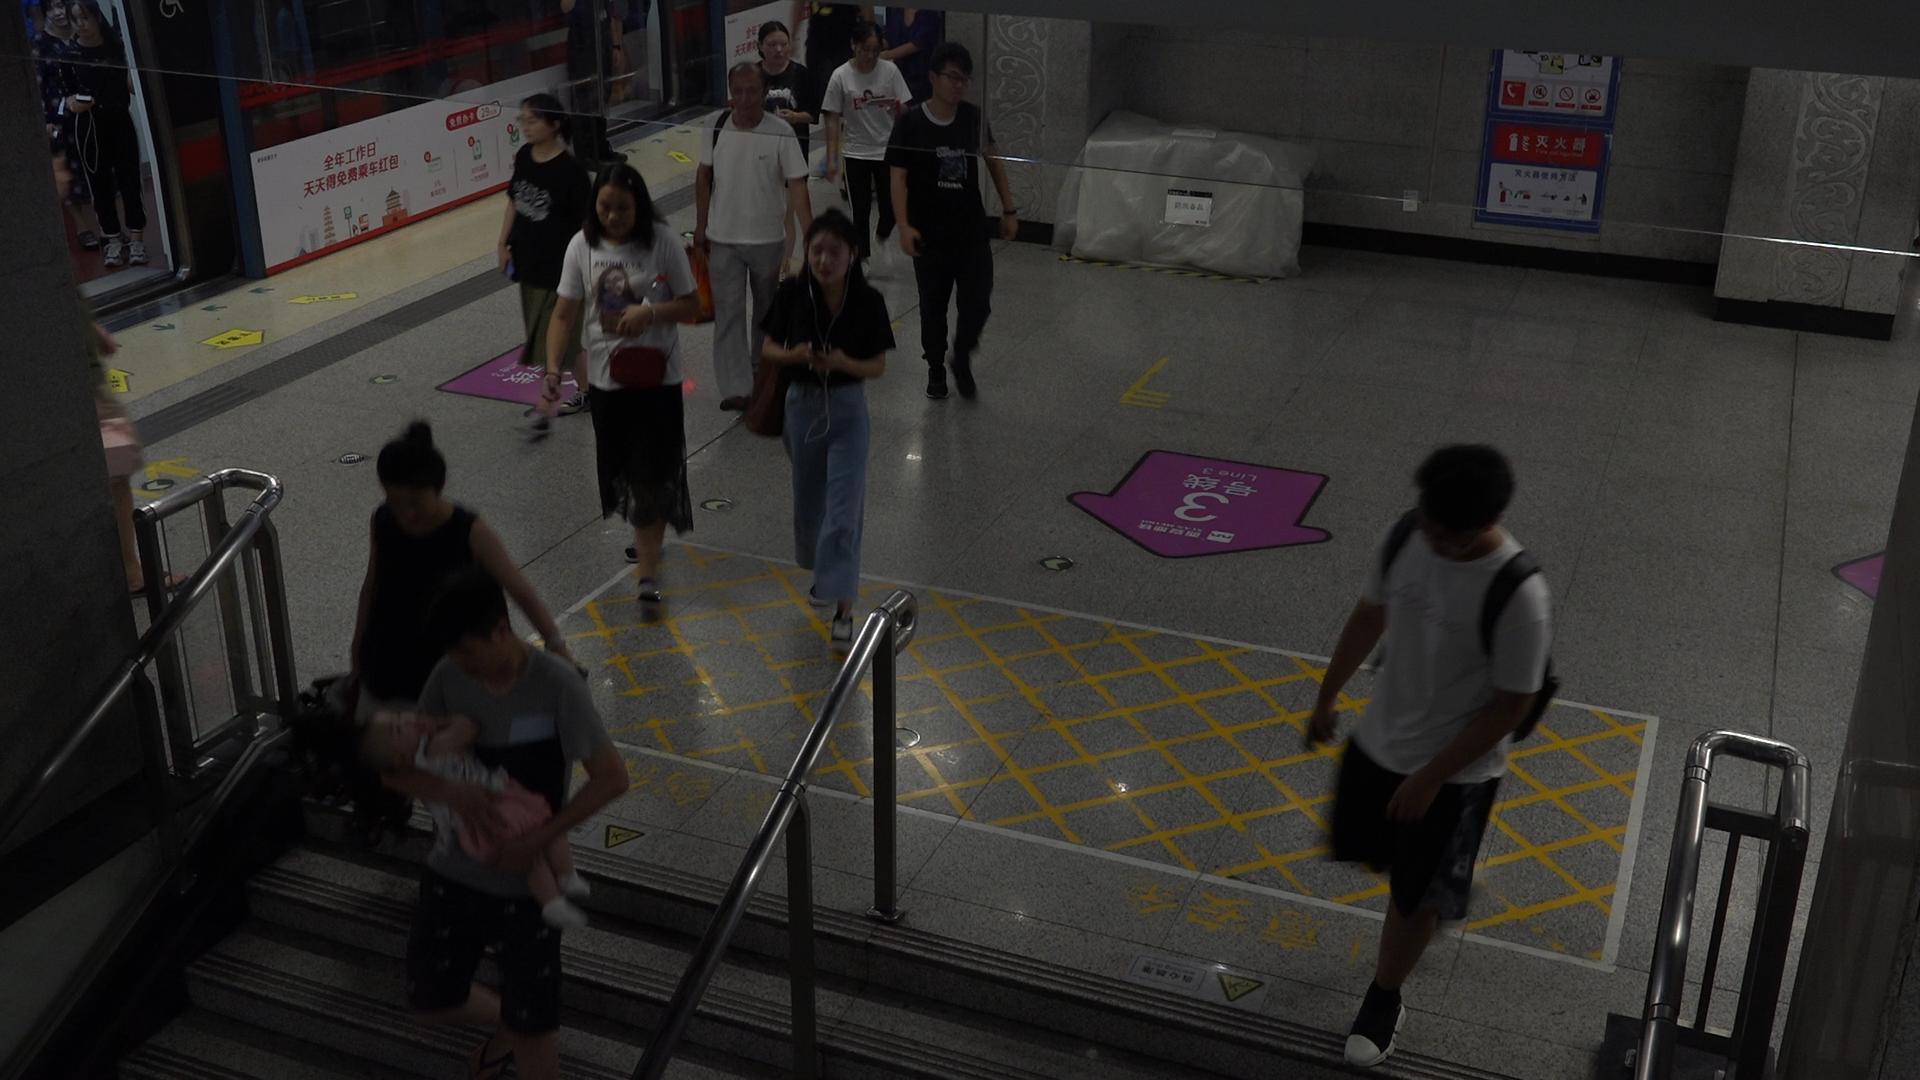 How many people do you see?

14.